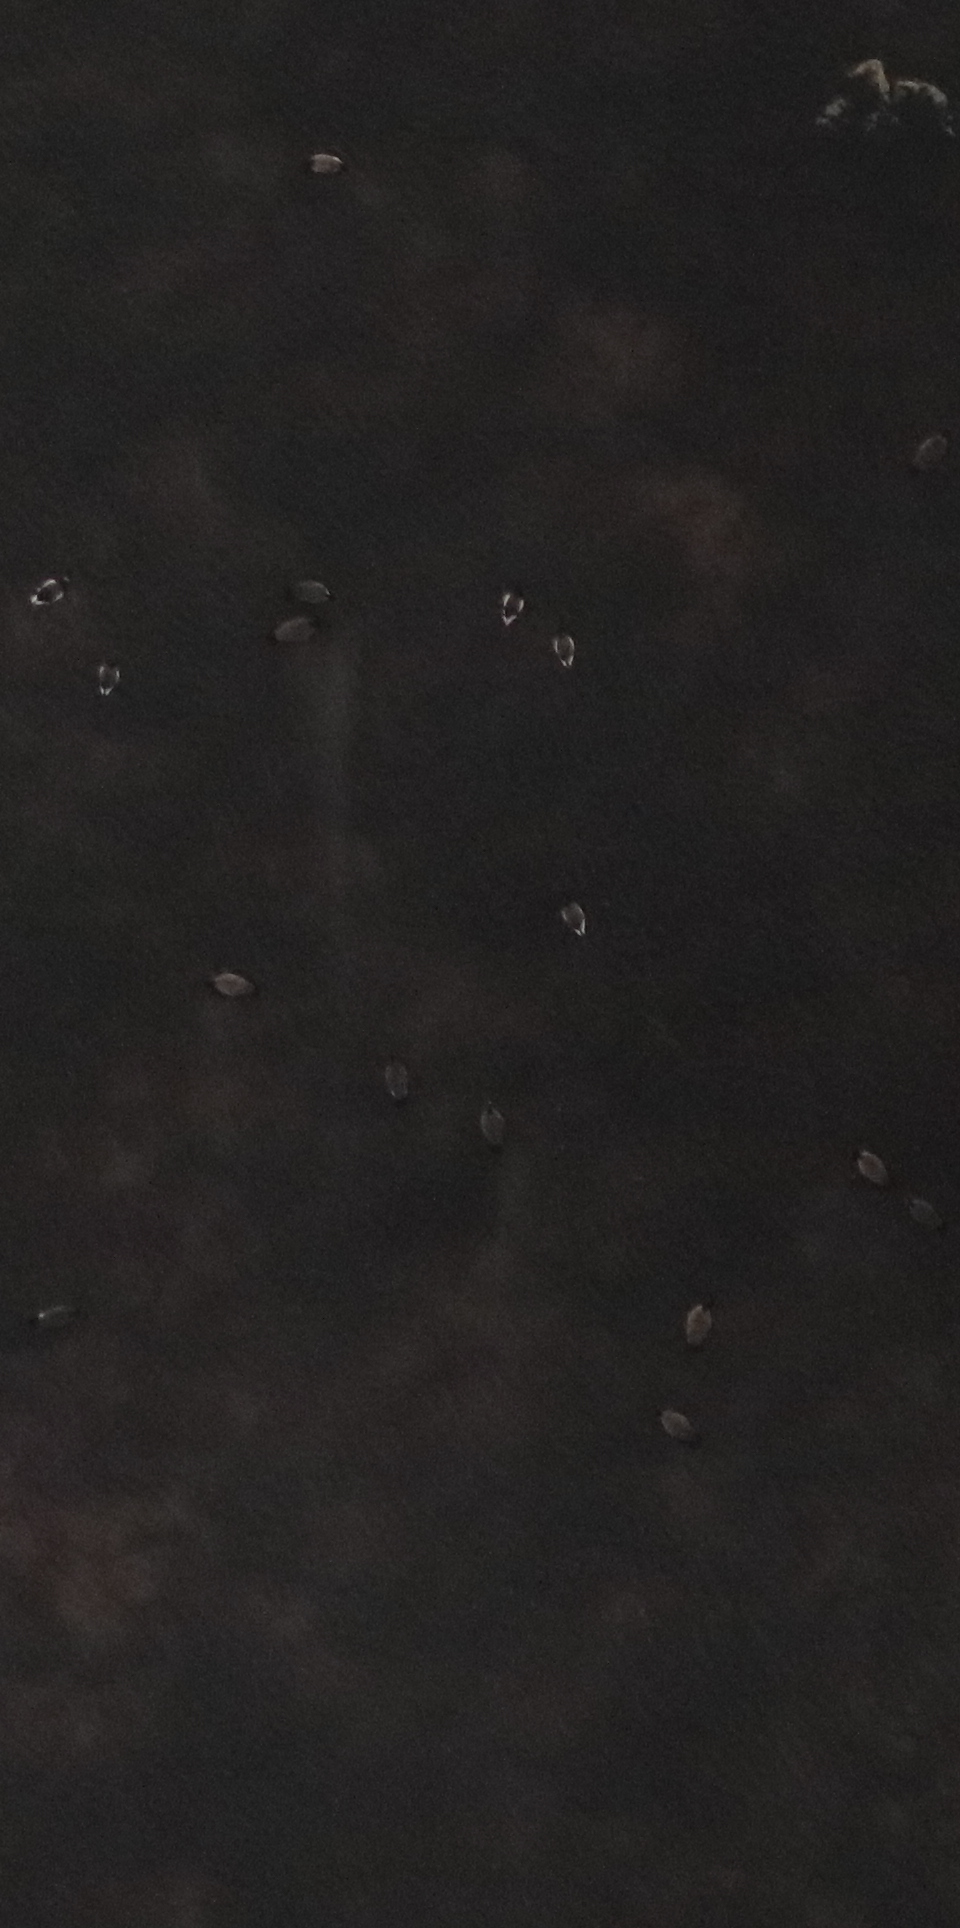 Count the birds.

17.